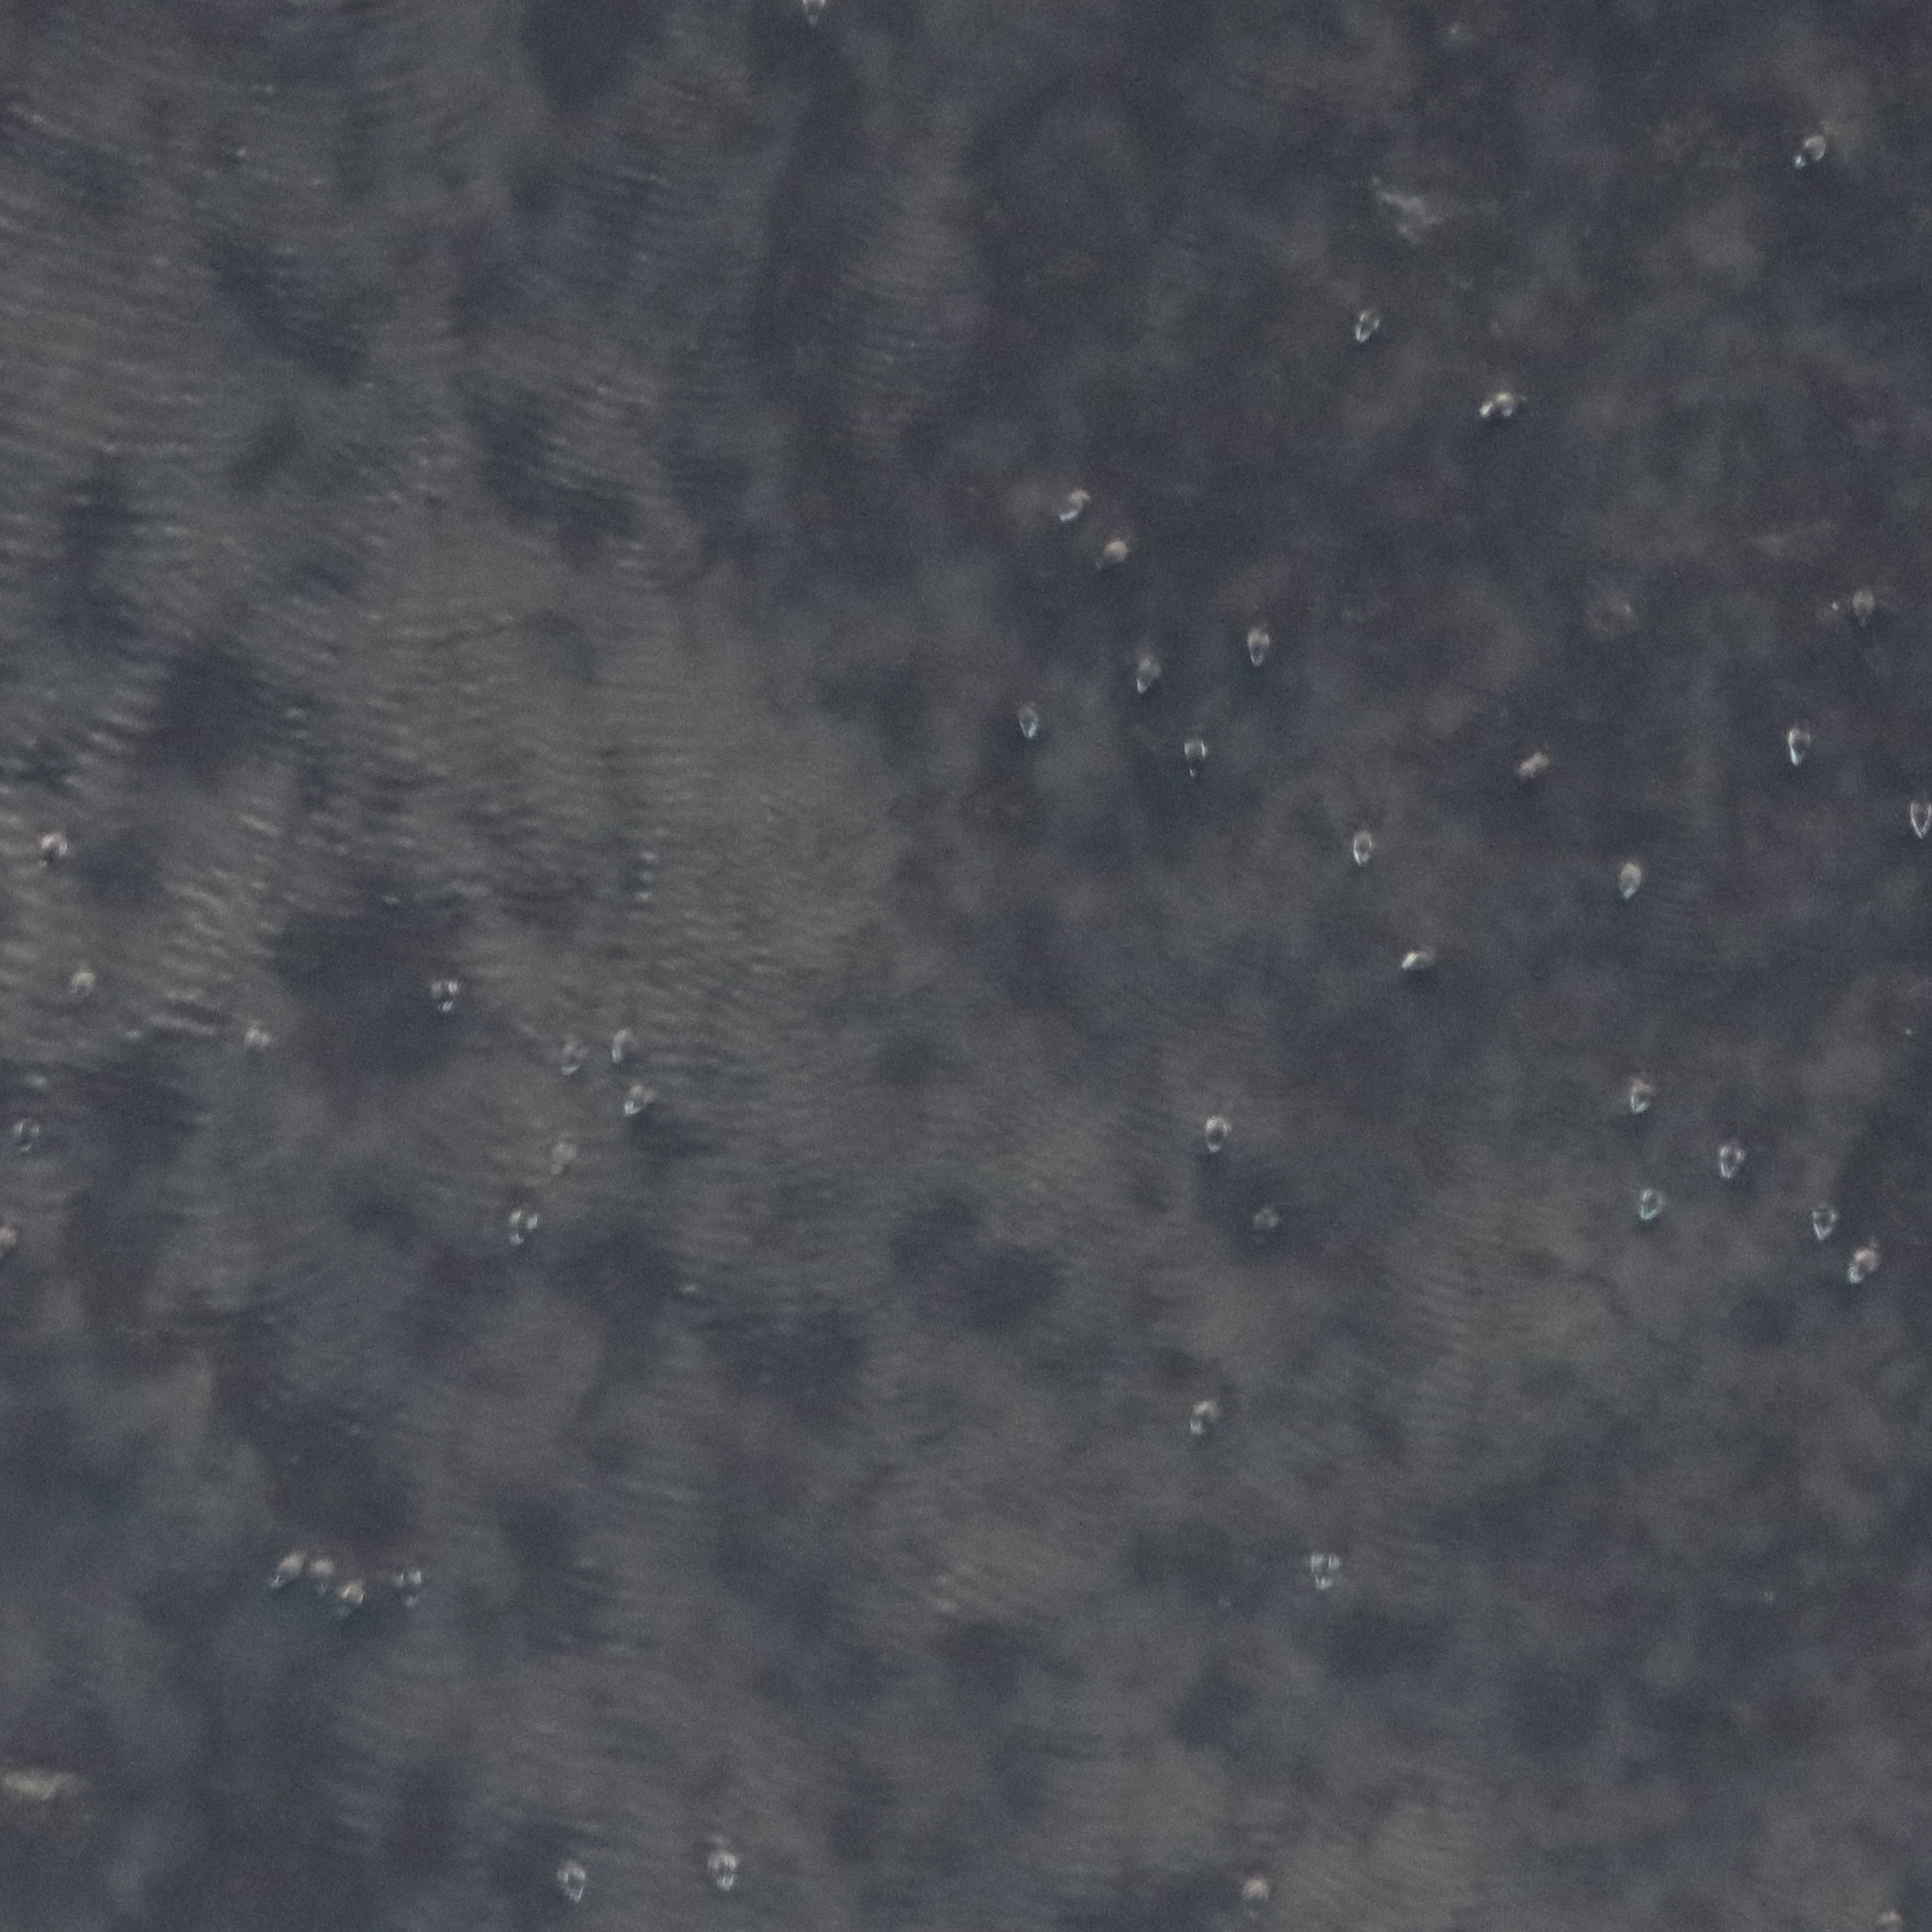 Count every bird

45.